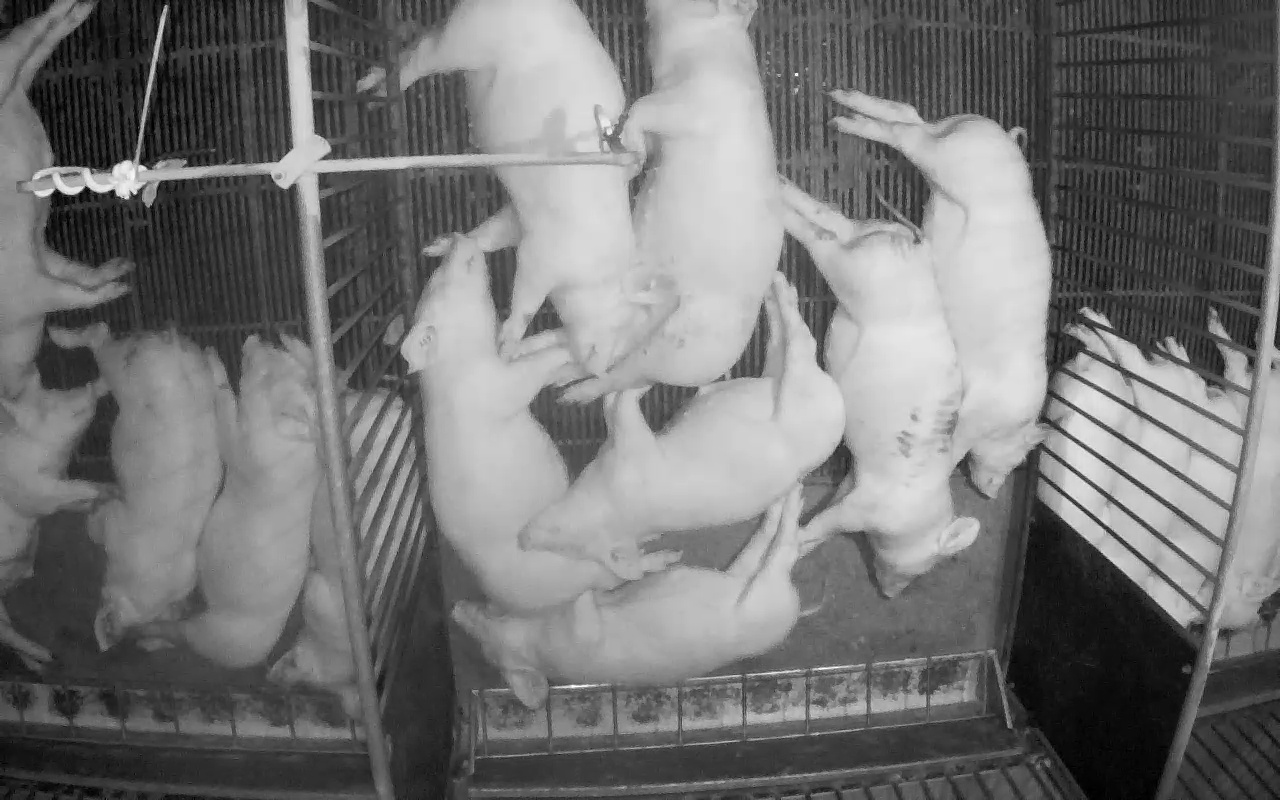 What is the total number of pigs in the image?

16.